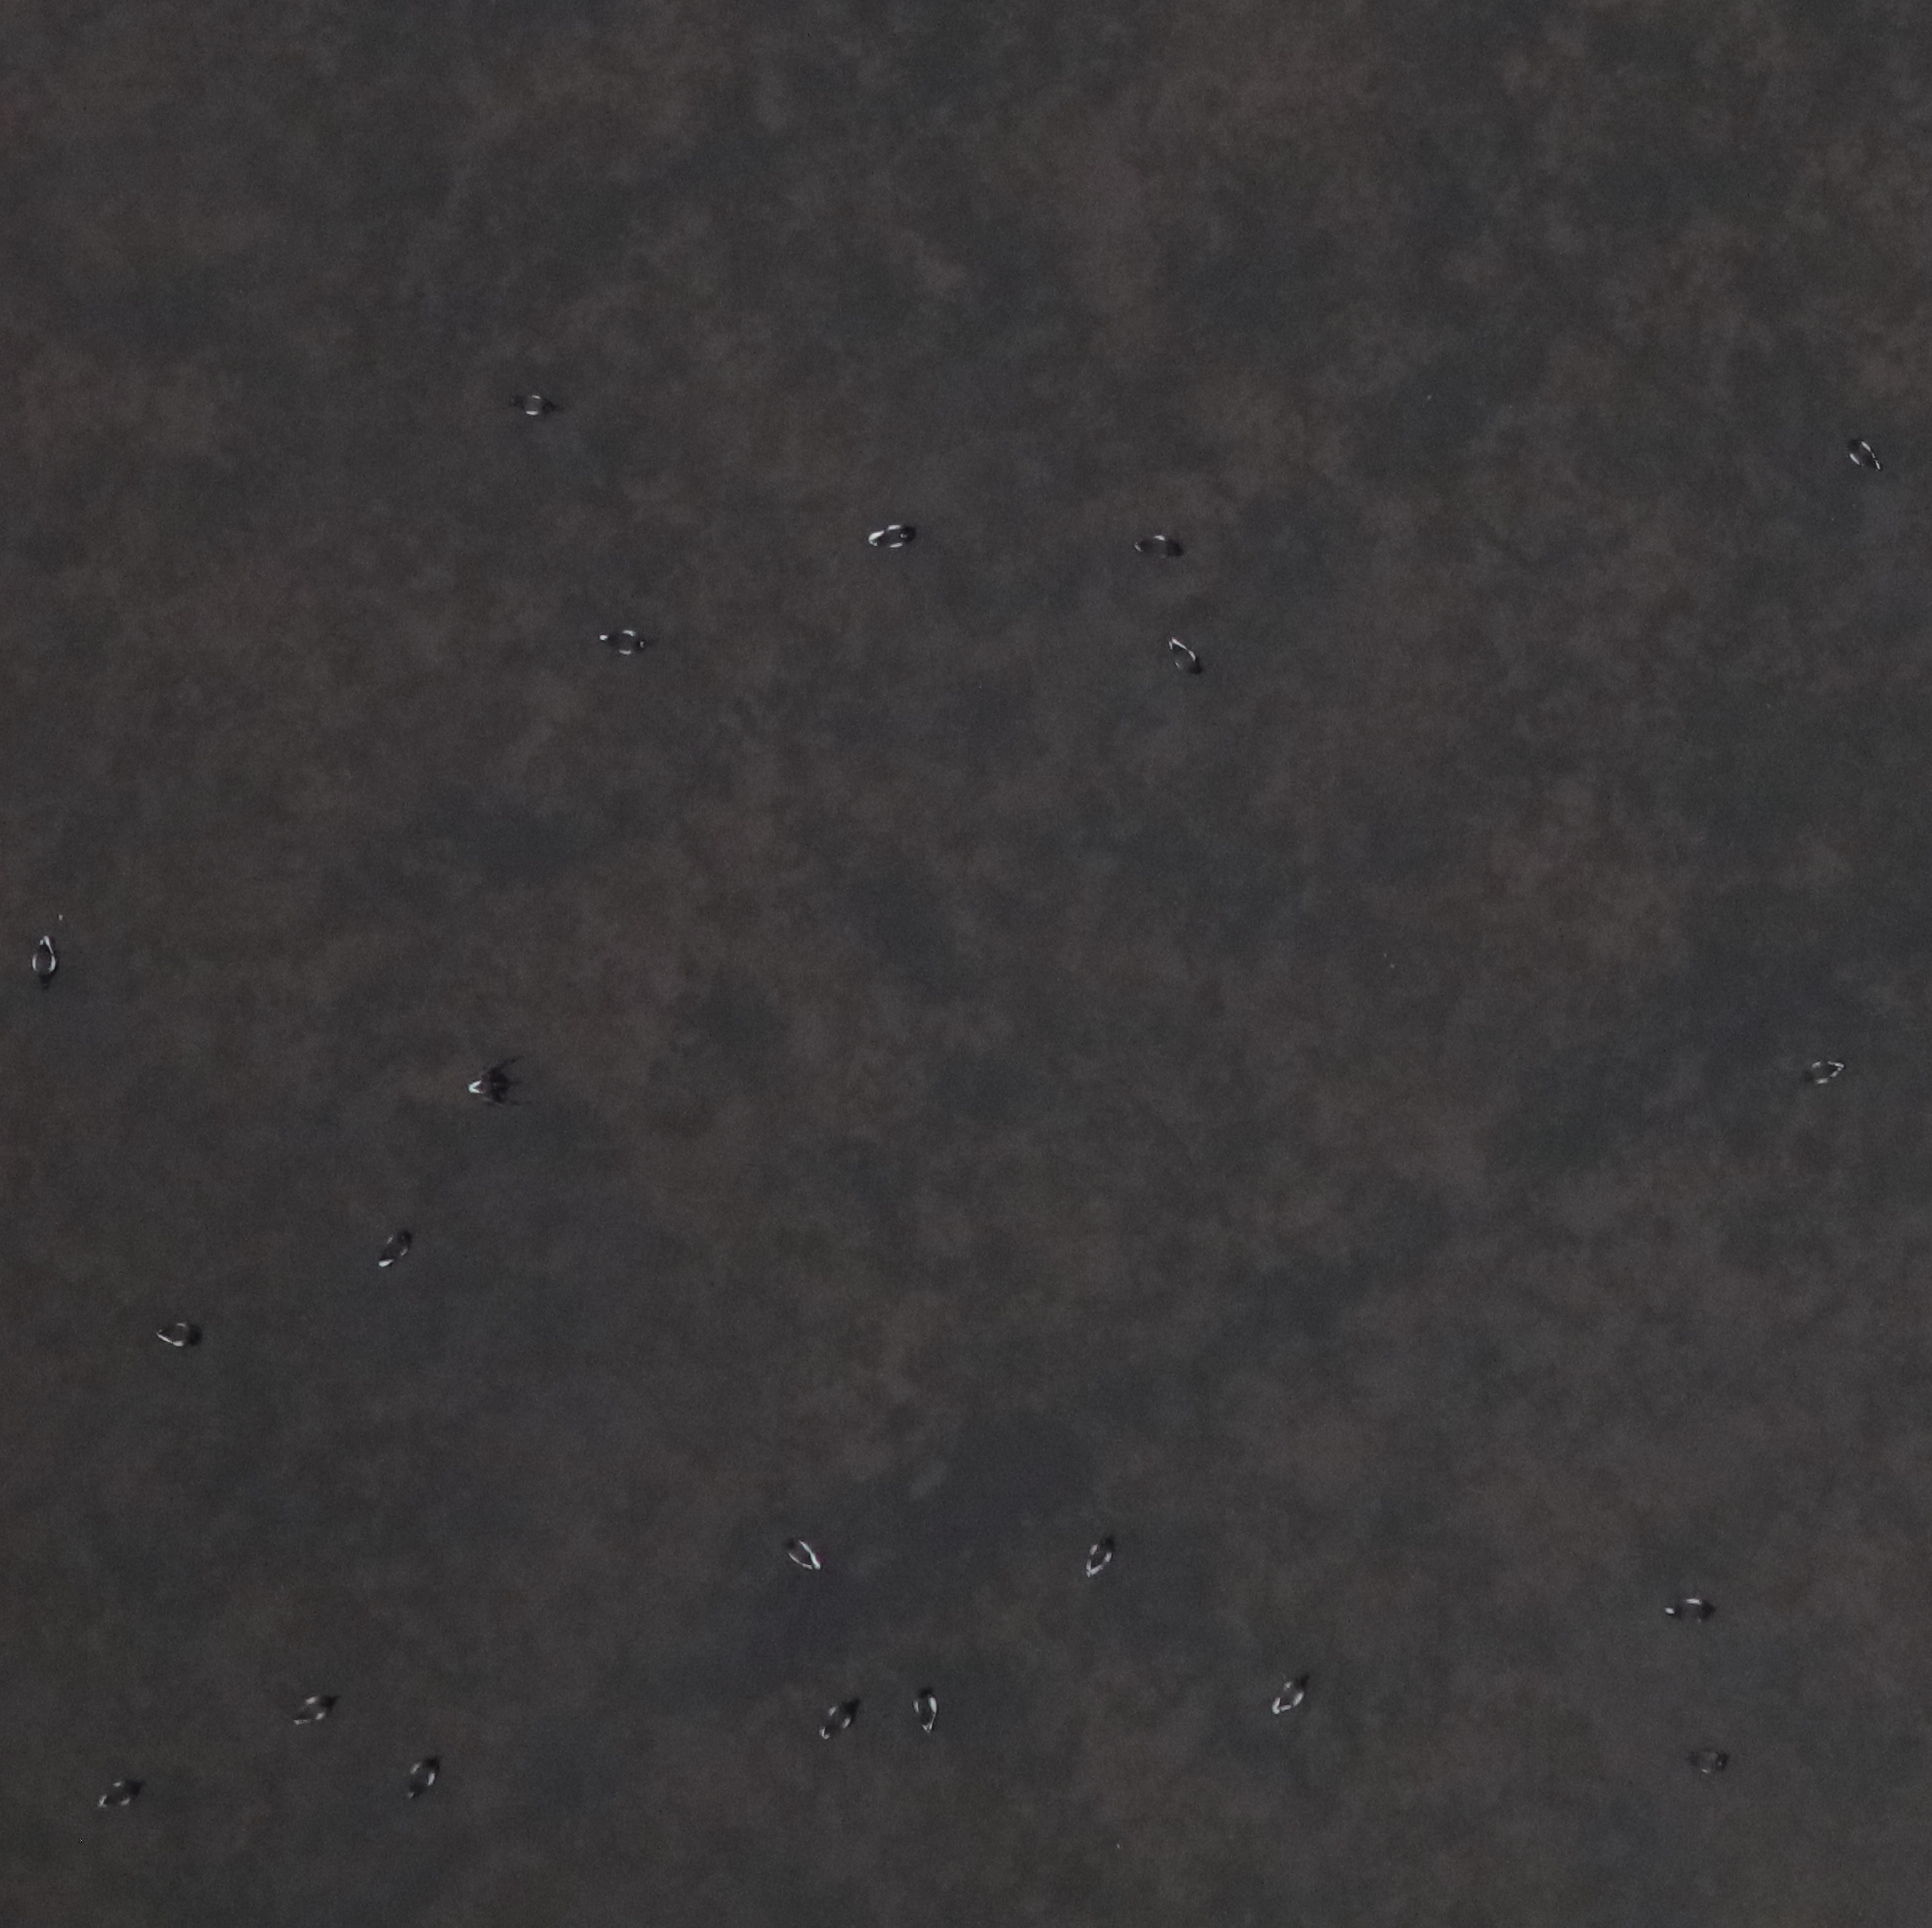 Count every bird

21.